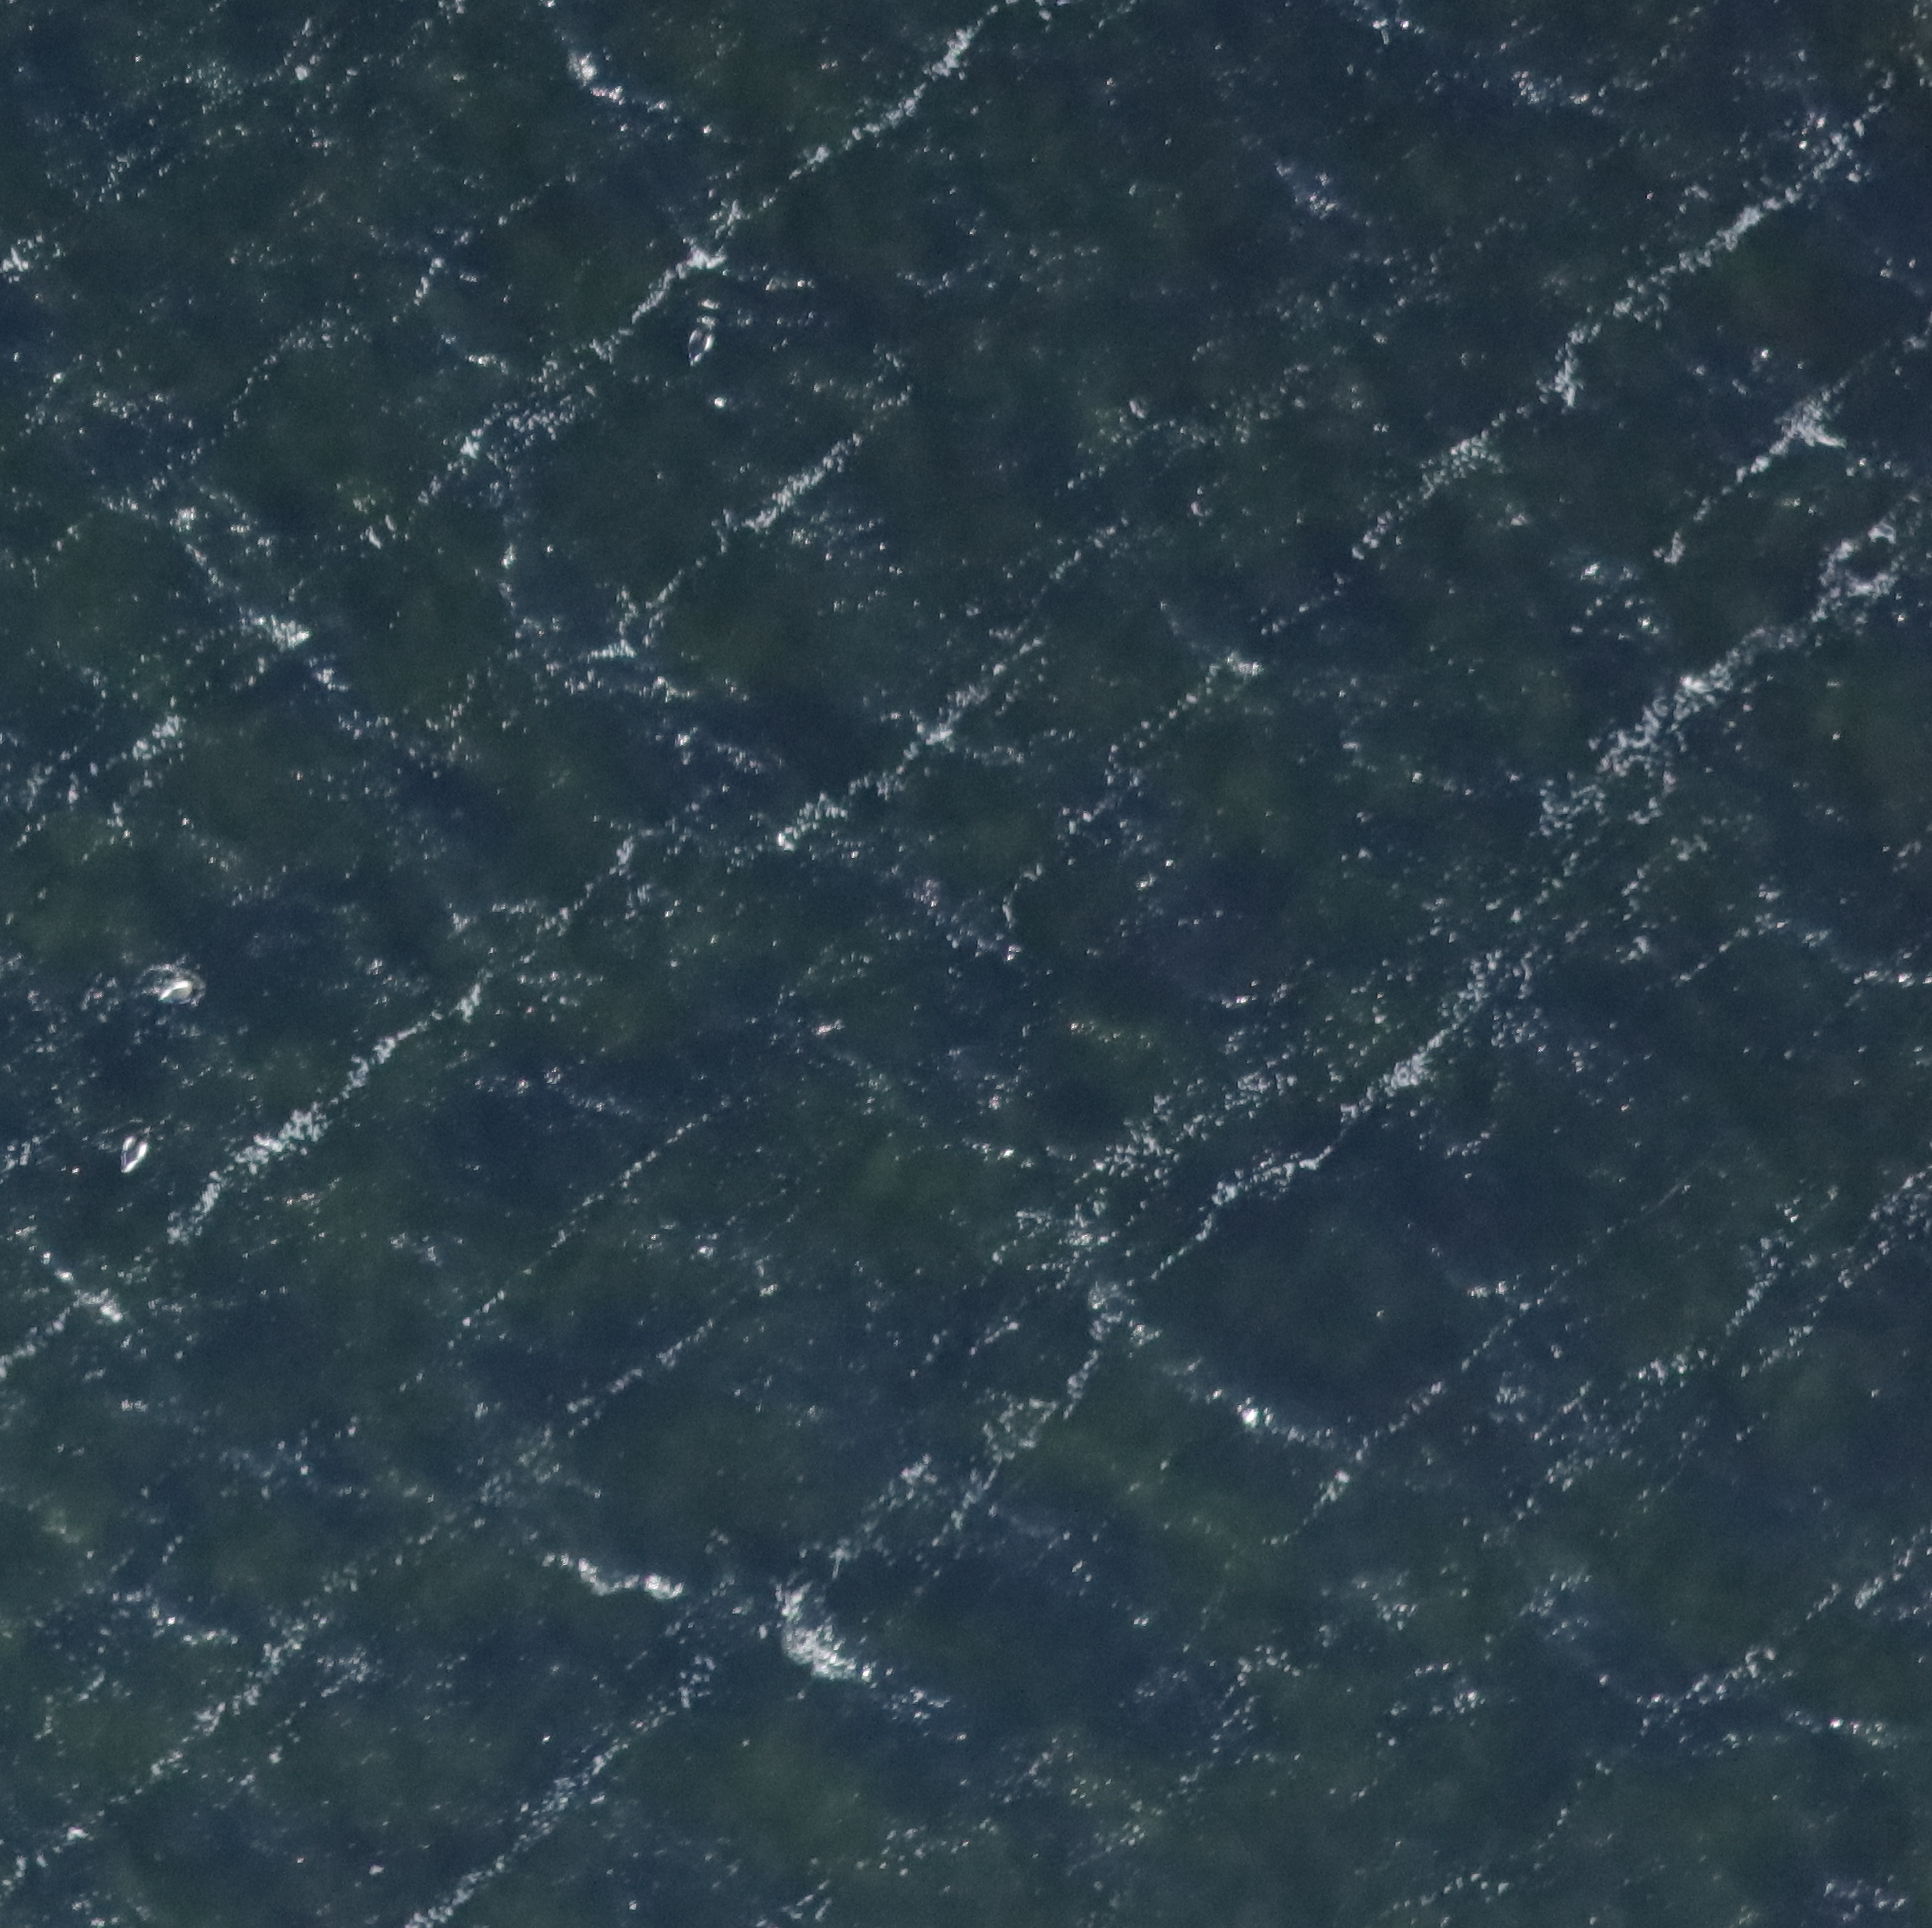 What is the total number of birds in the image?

2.